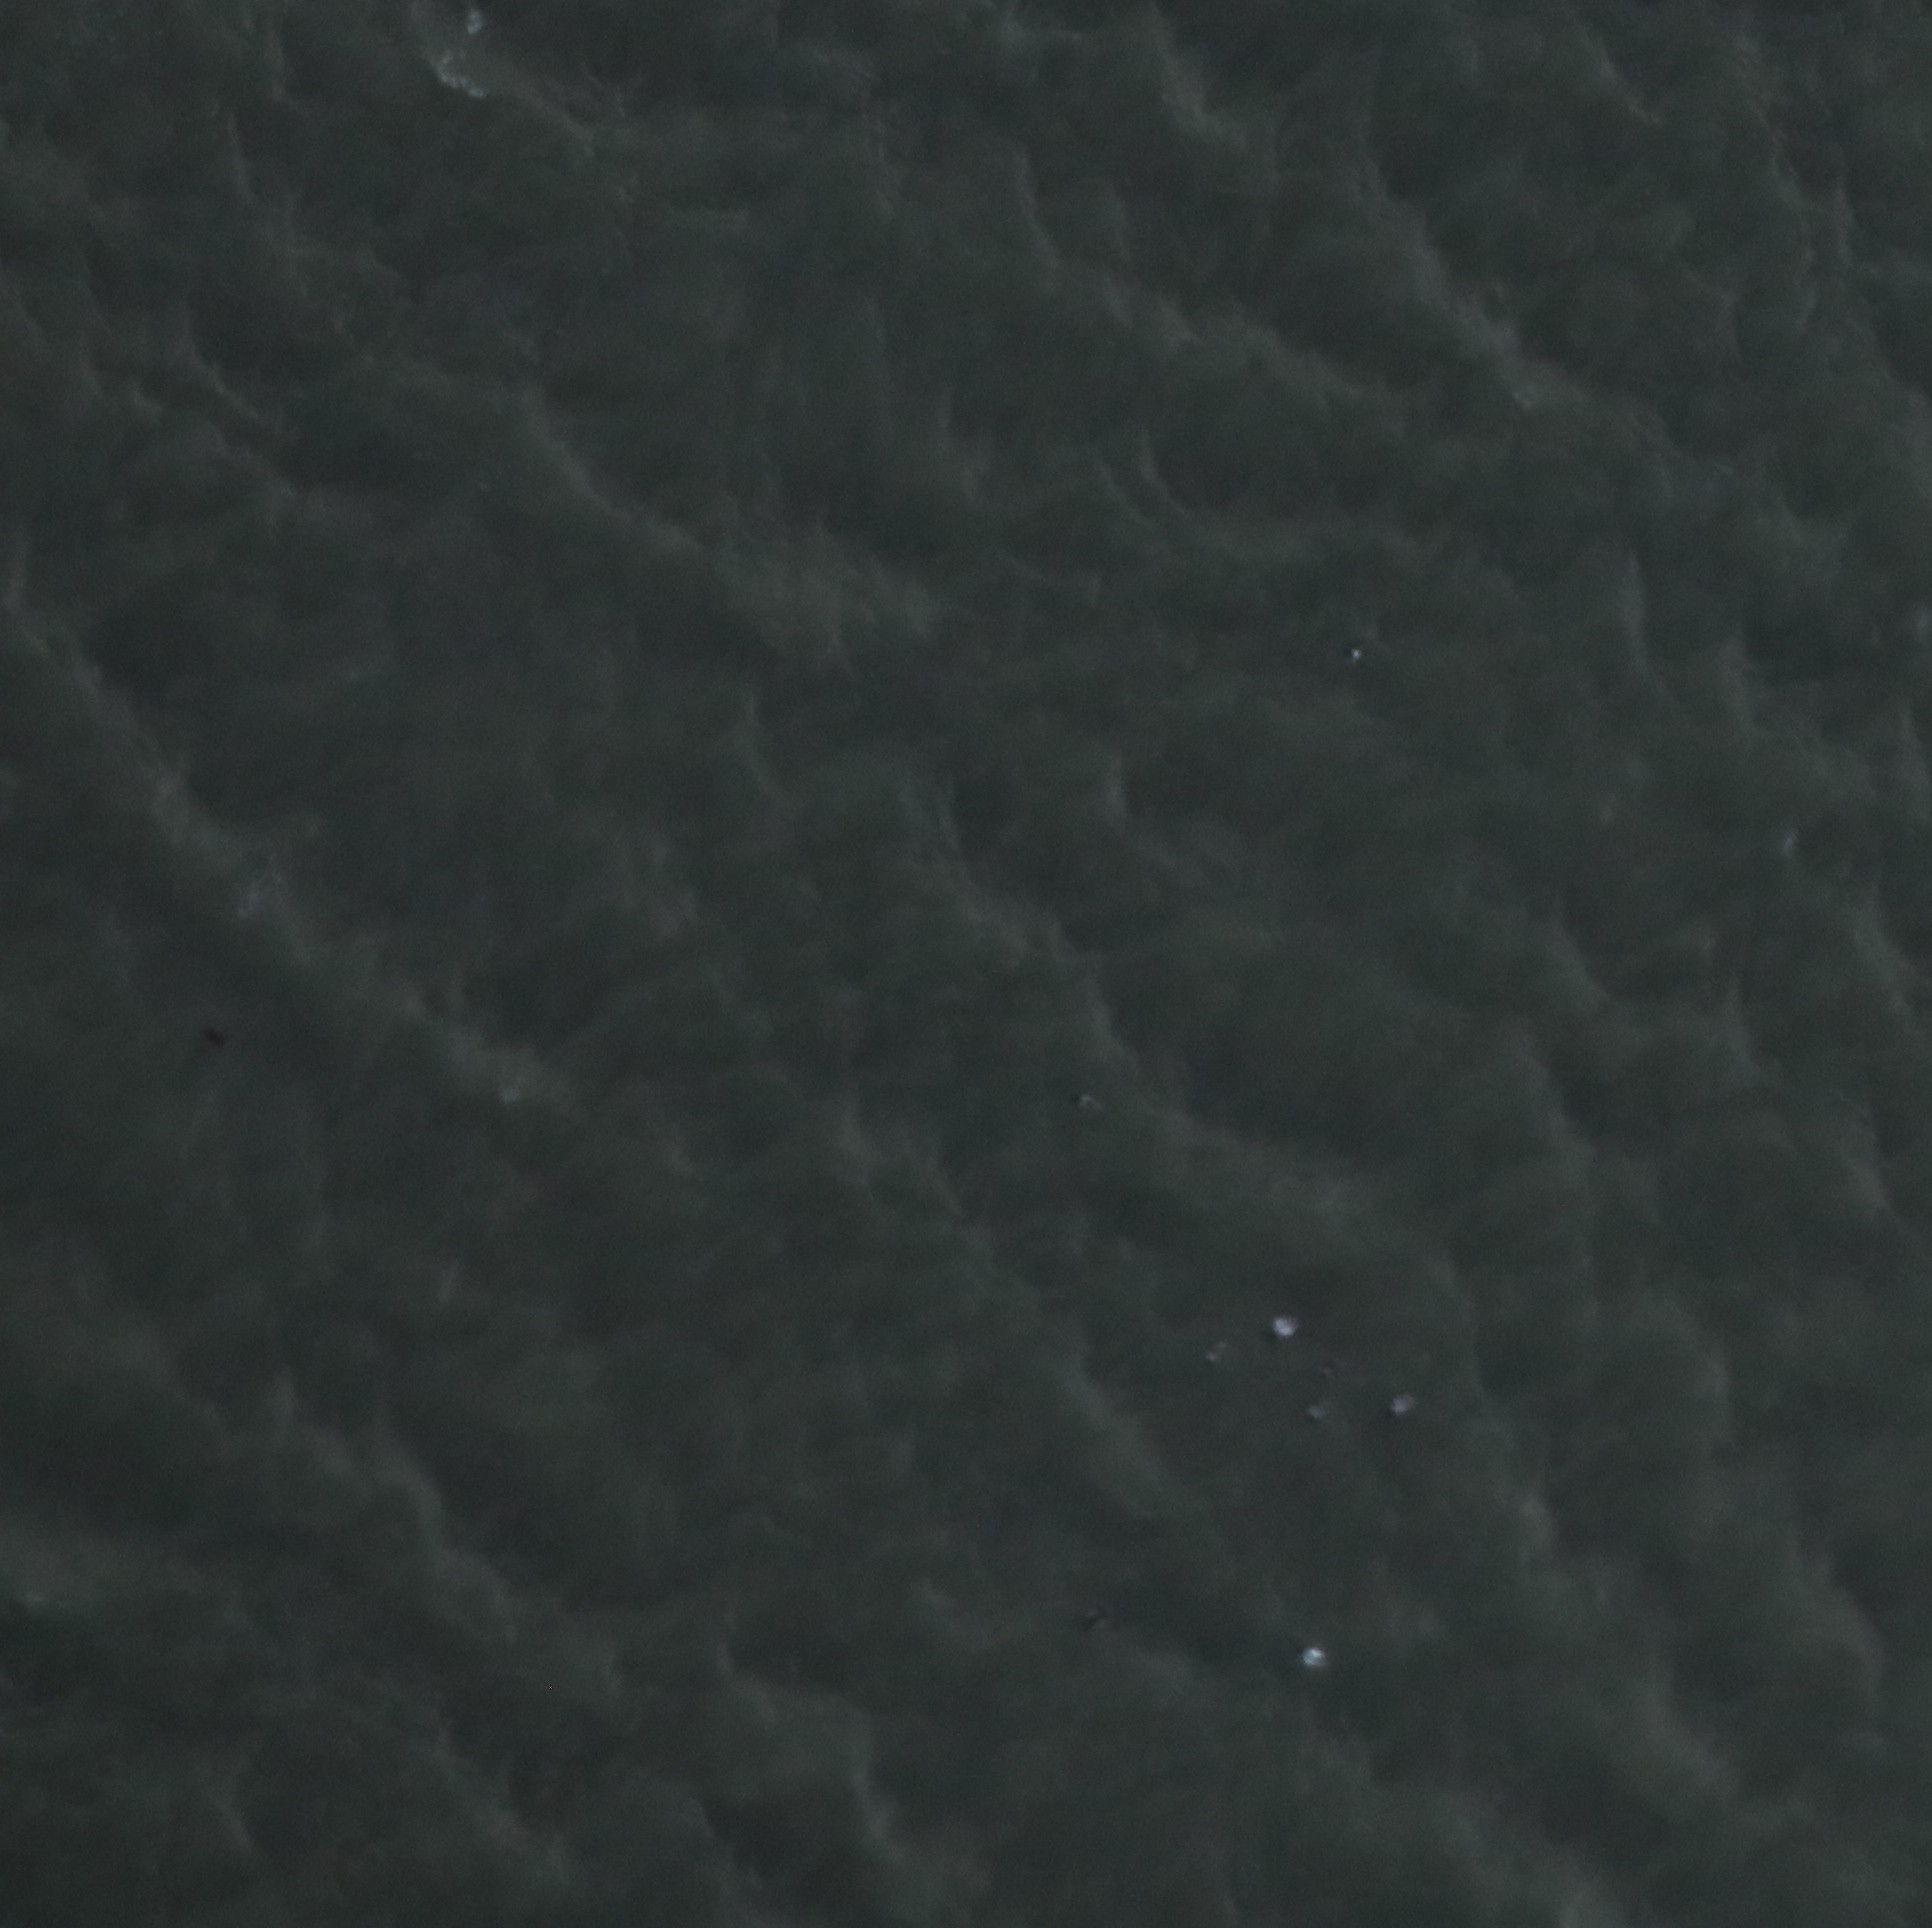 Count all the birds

10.